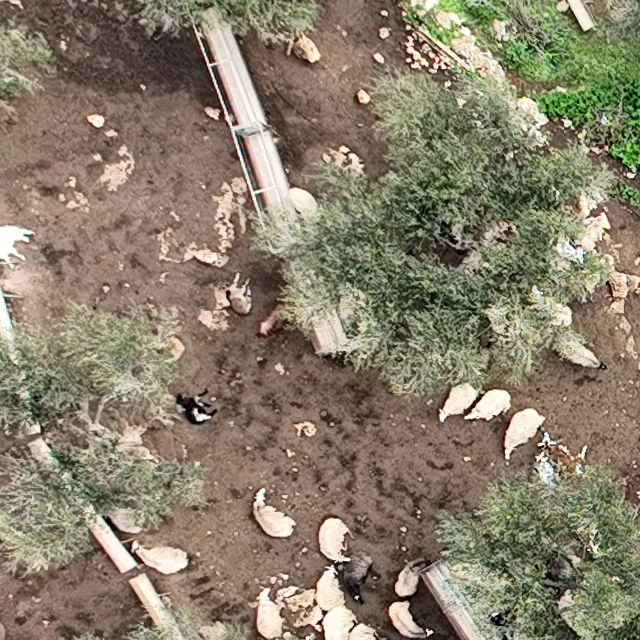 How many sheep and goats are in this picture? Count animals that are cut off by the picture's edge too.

31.